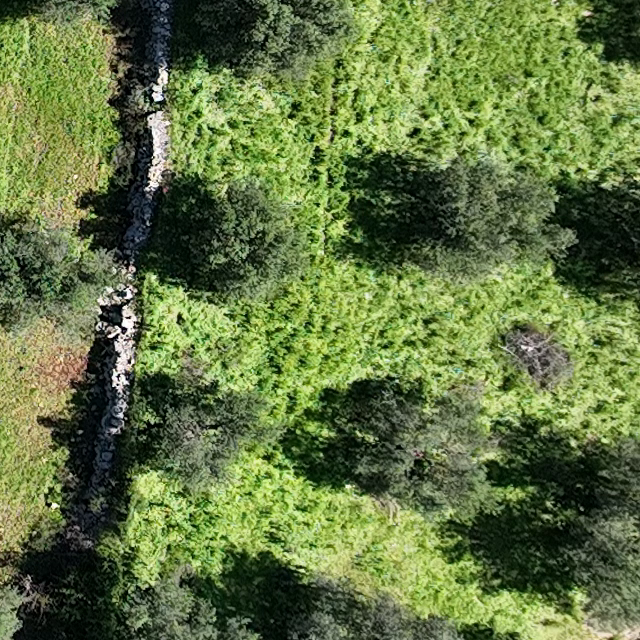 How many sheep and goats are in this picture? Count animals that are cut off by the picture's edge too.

0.